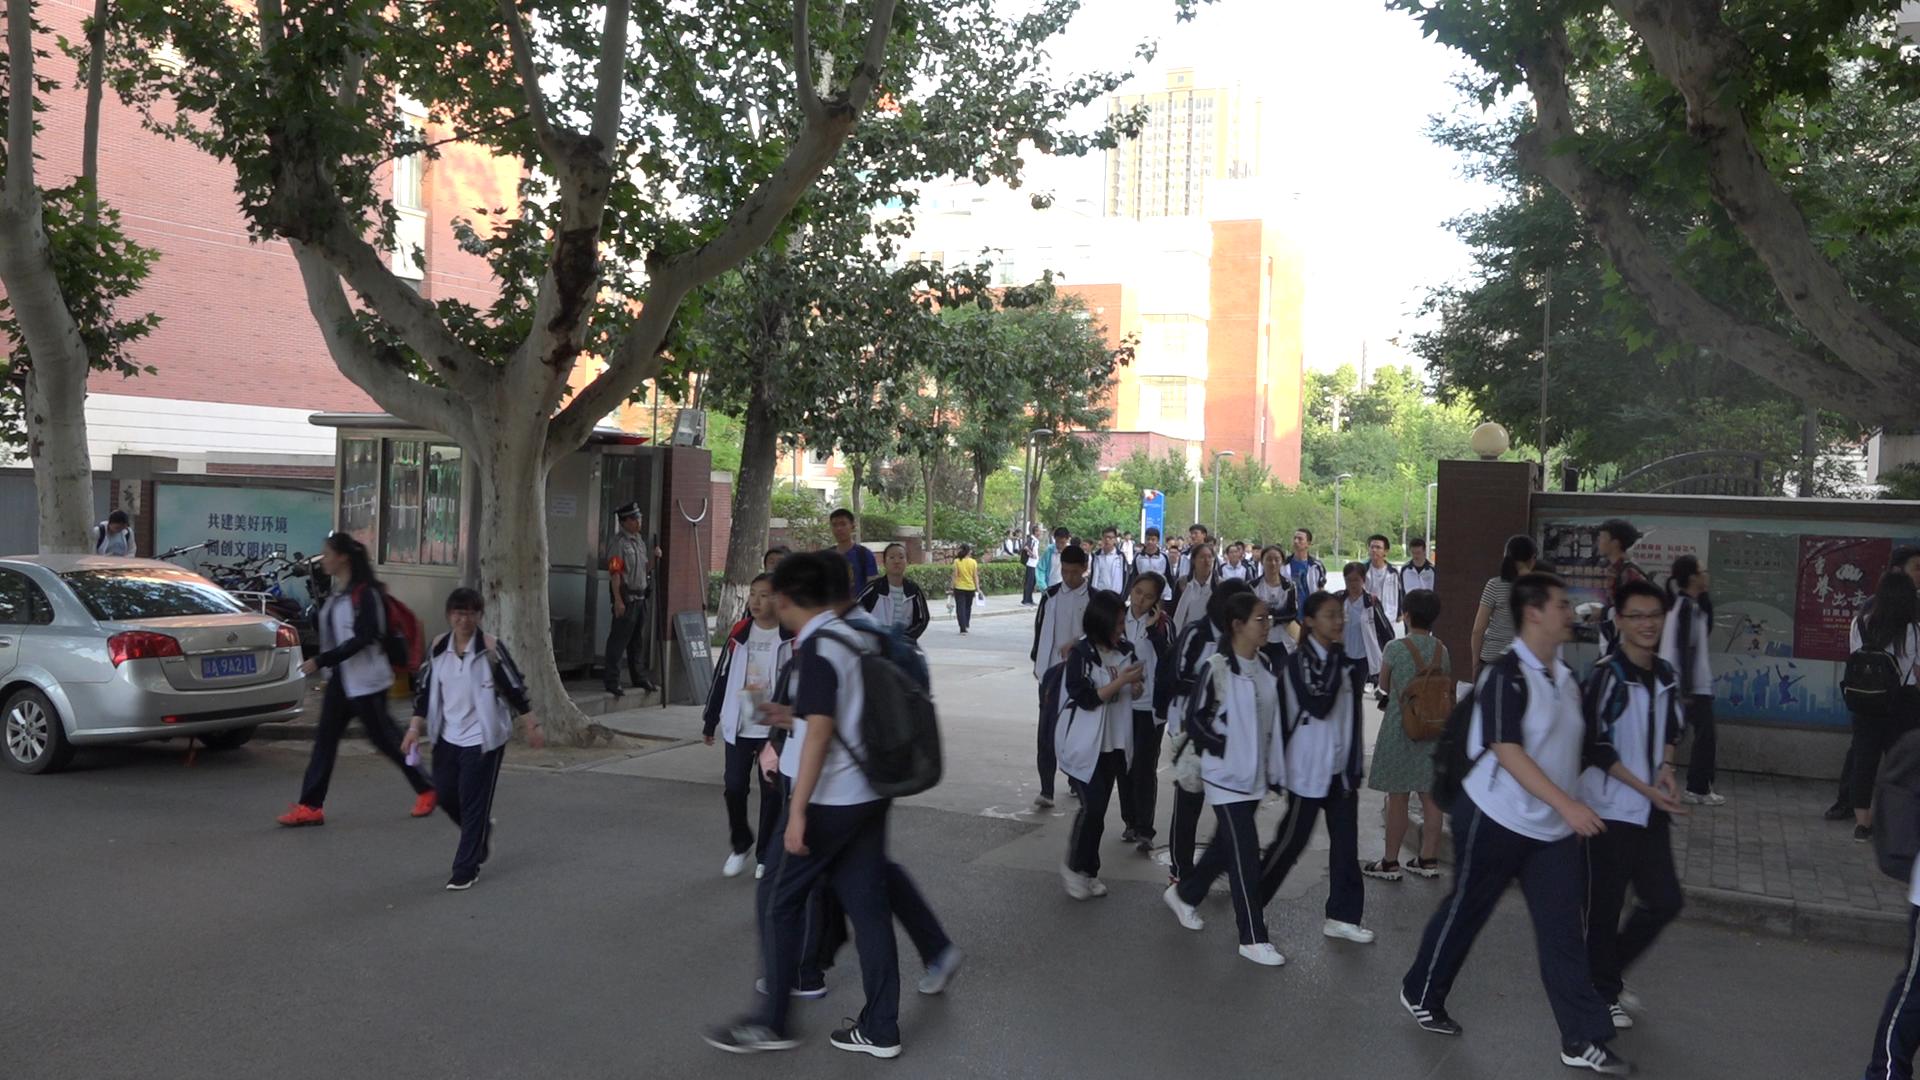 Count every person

48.